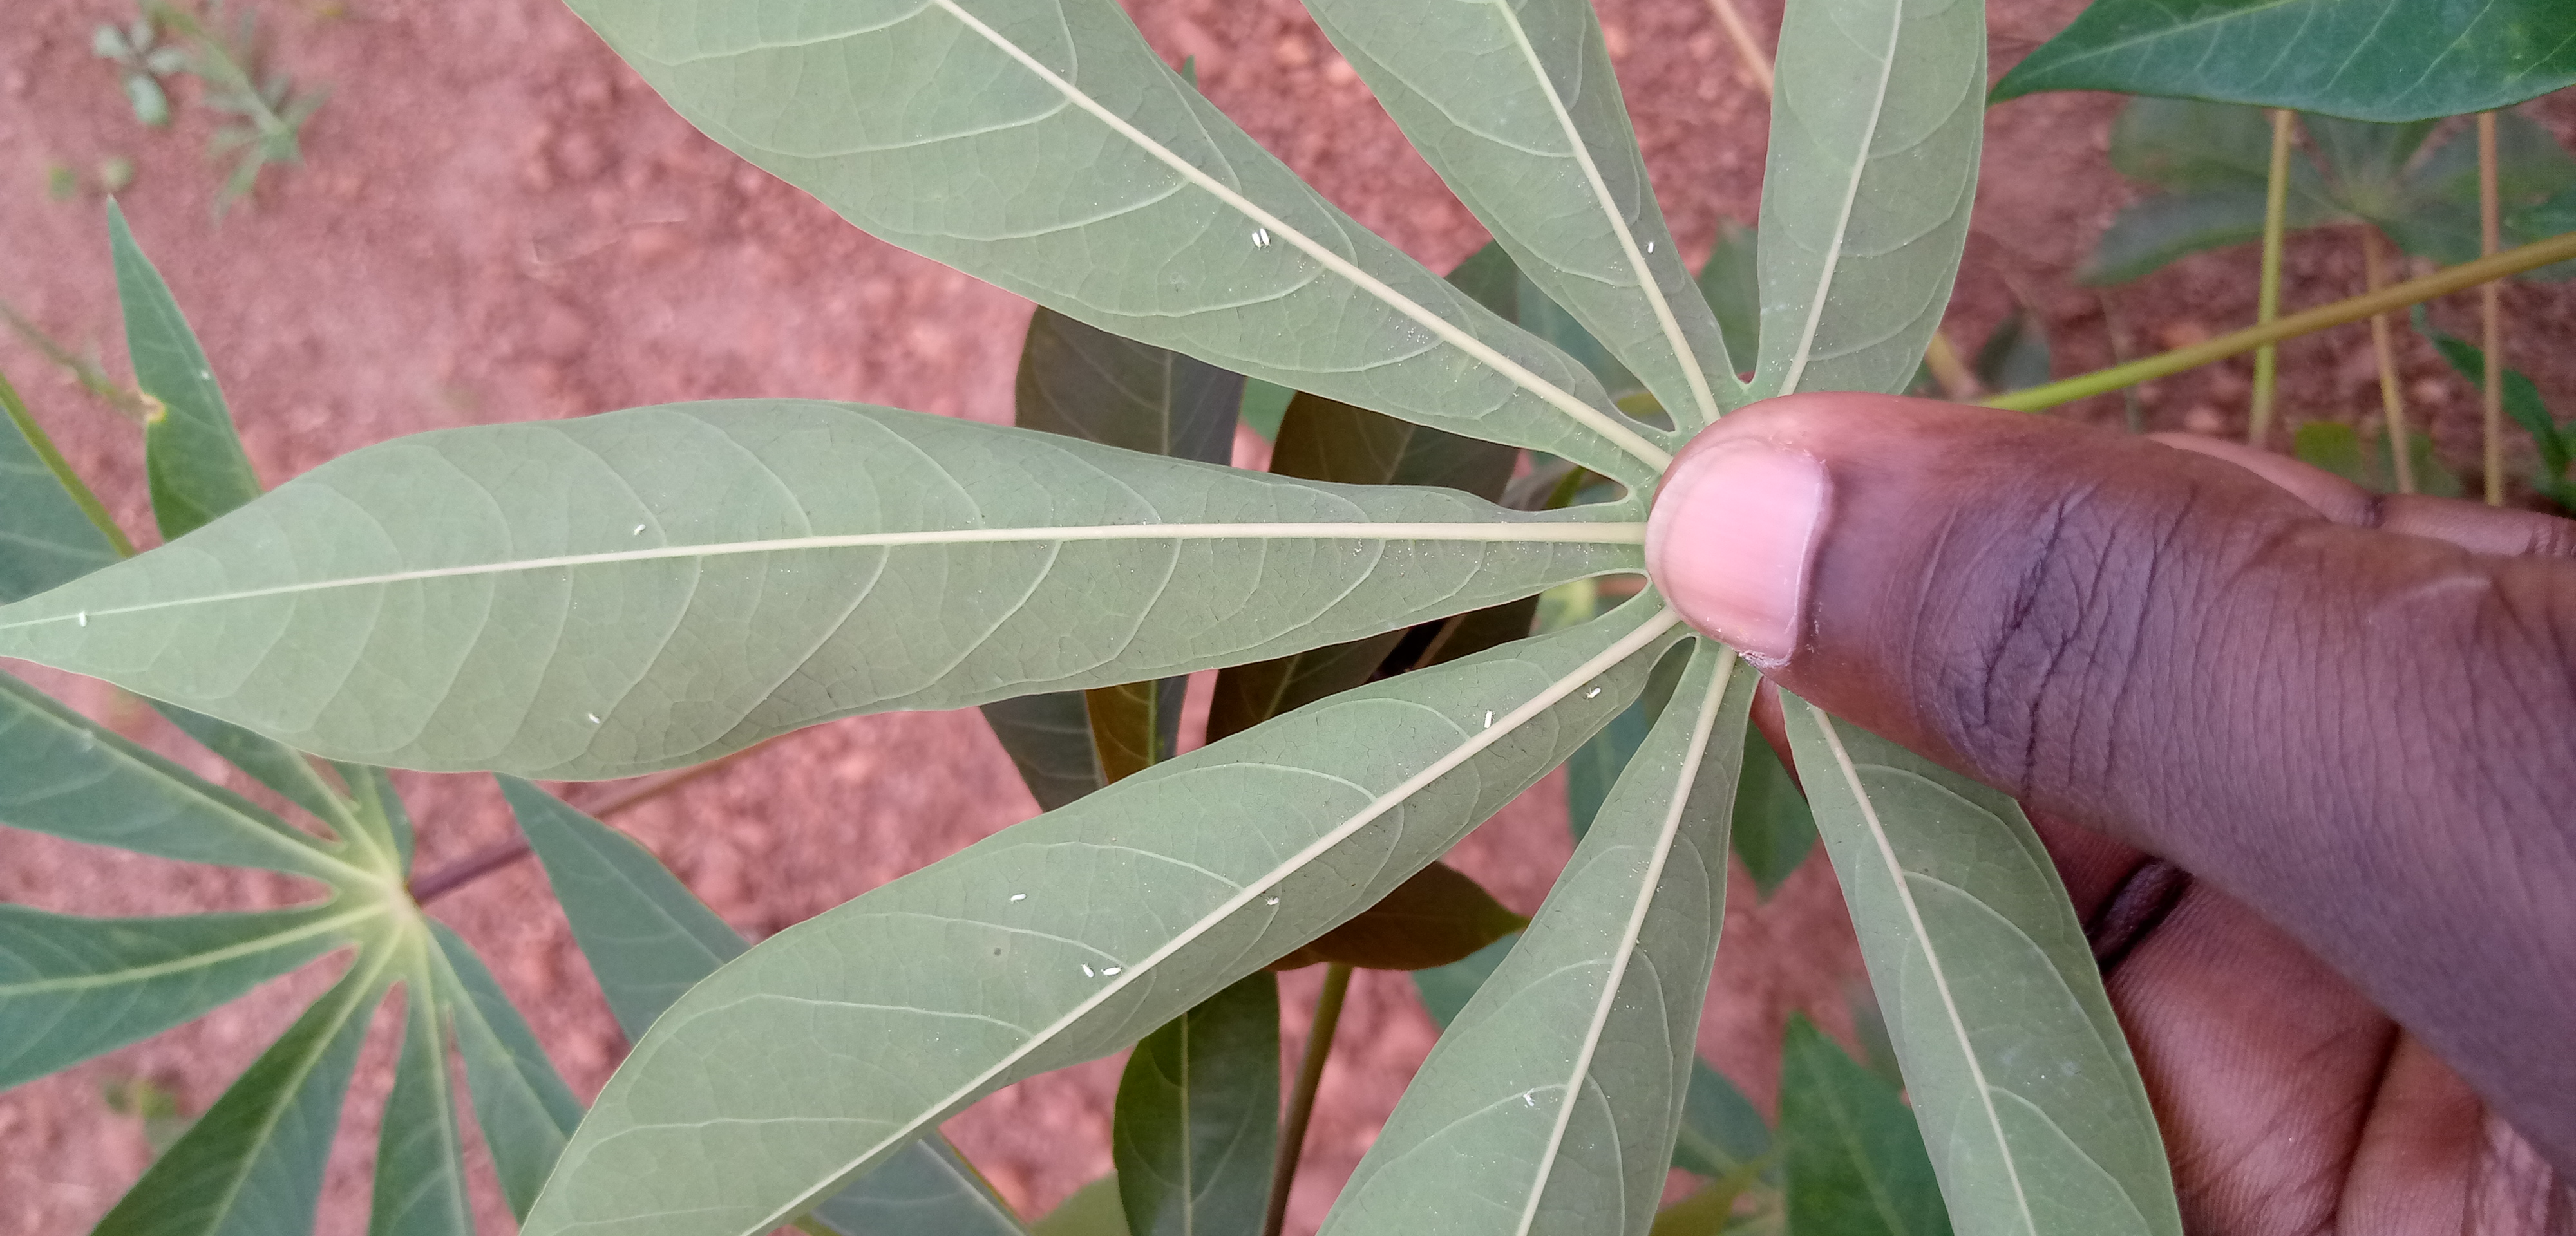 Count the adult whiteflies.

13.